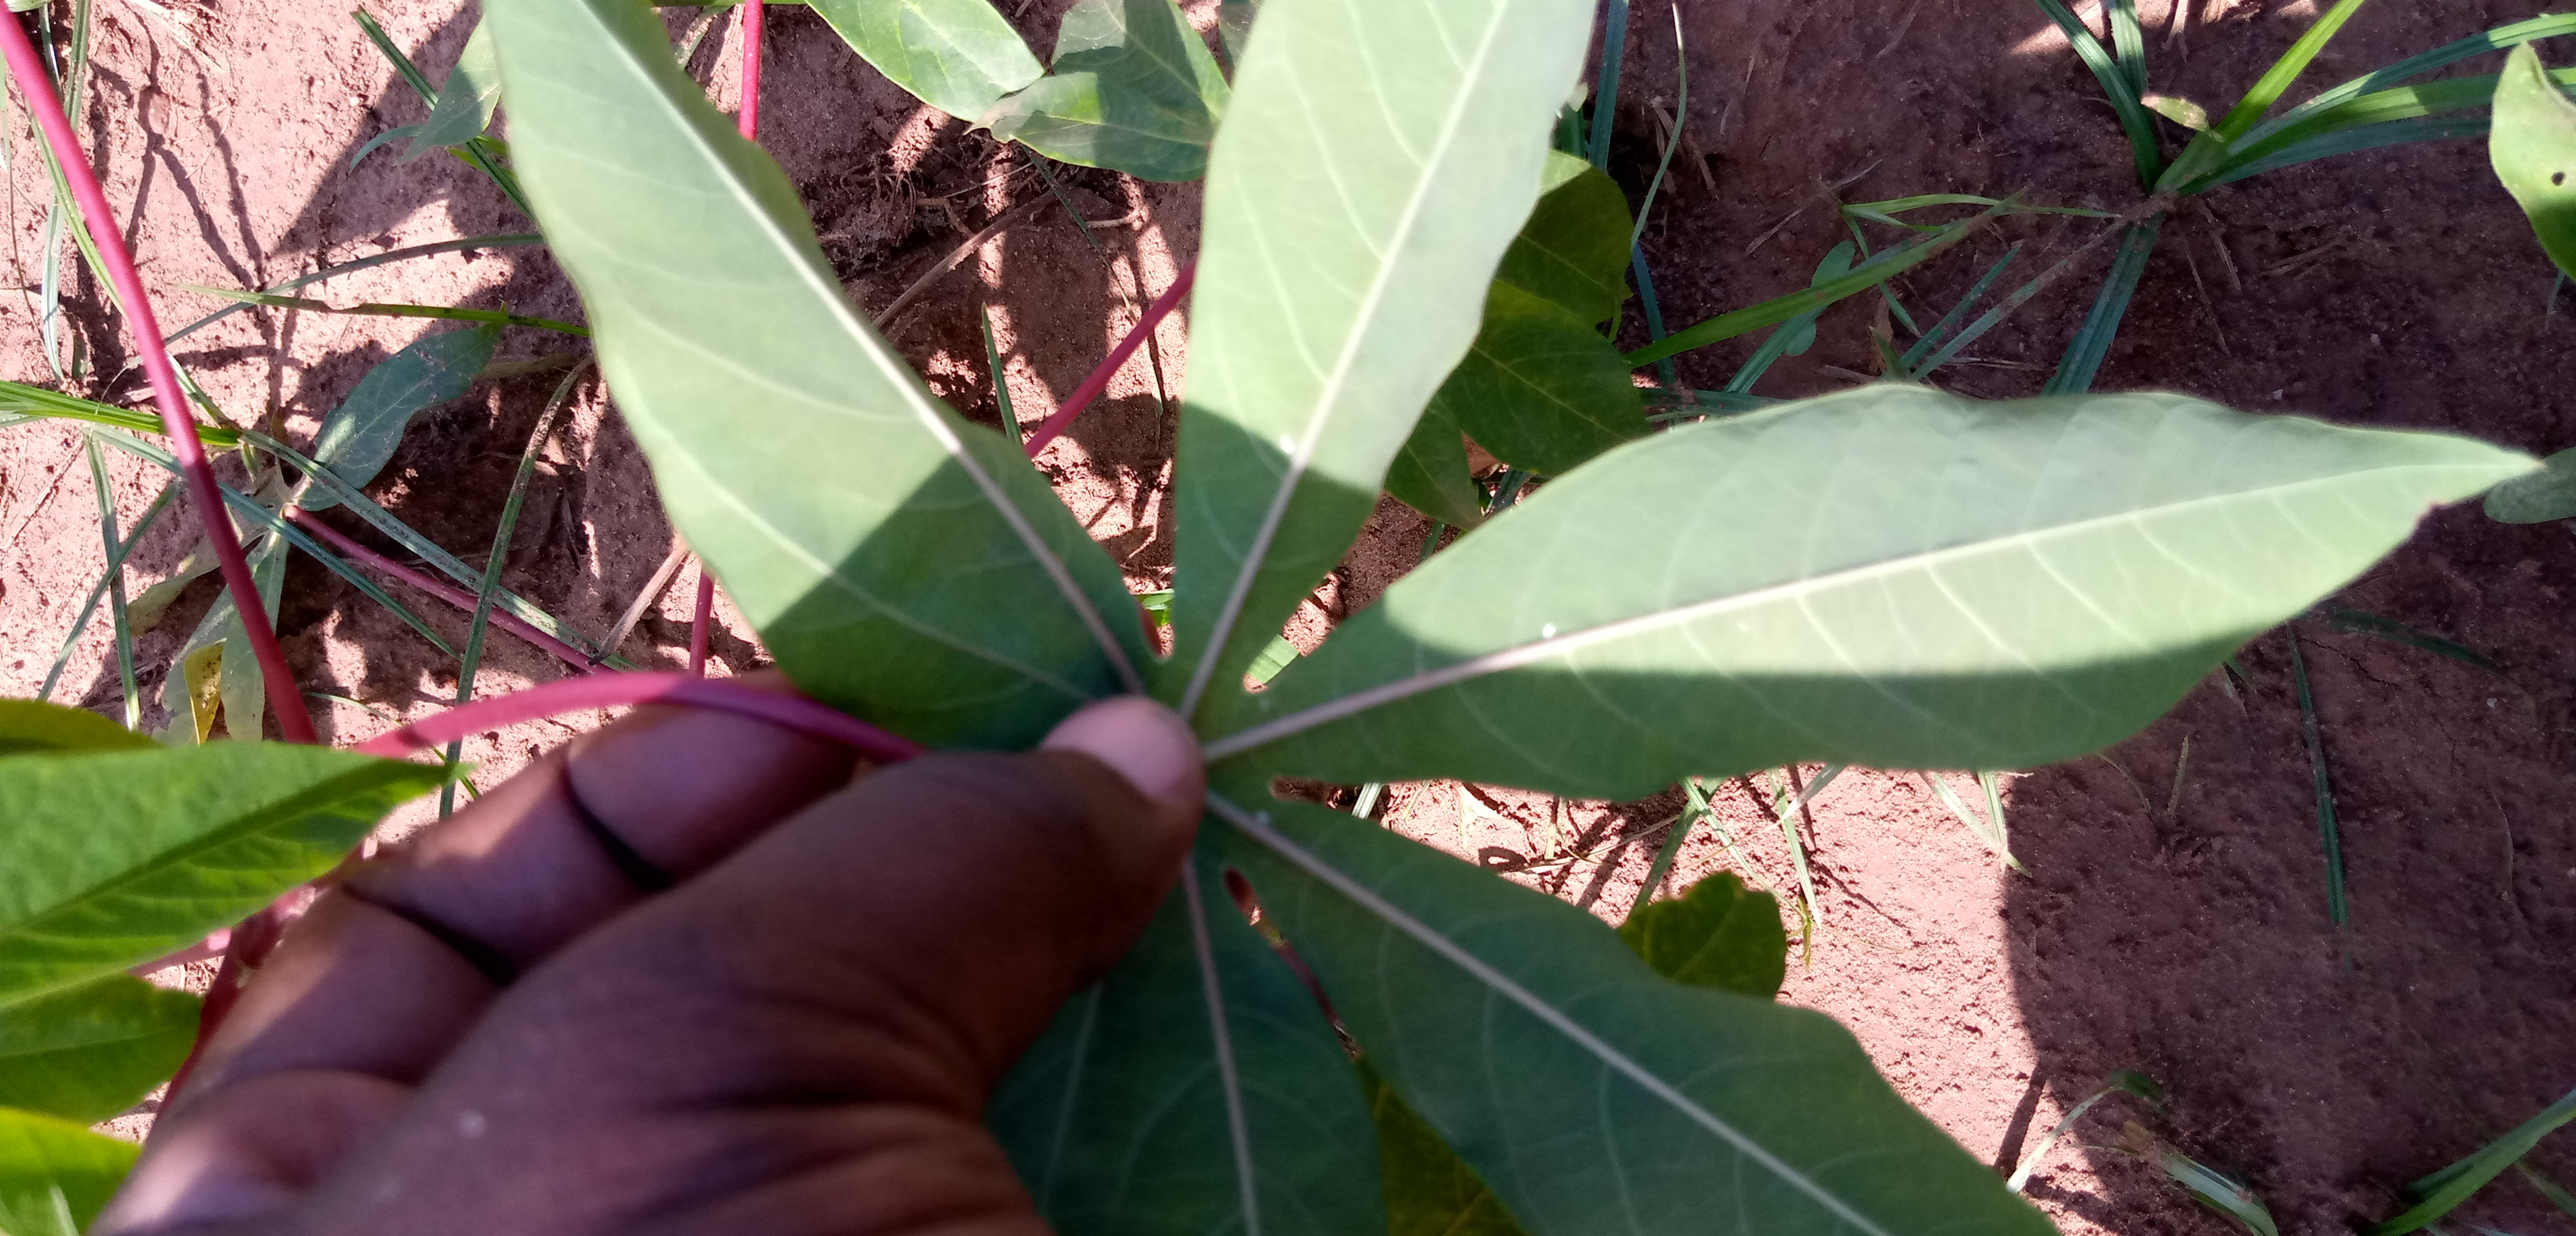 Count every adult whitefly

3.